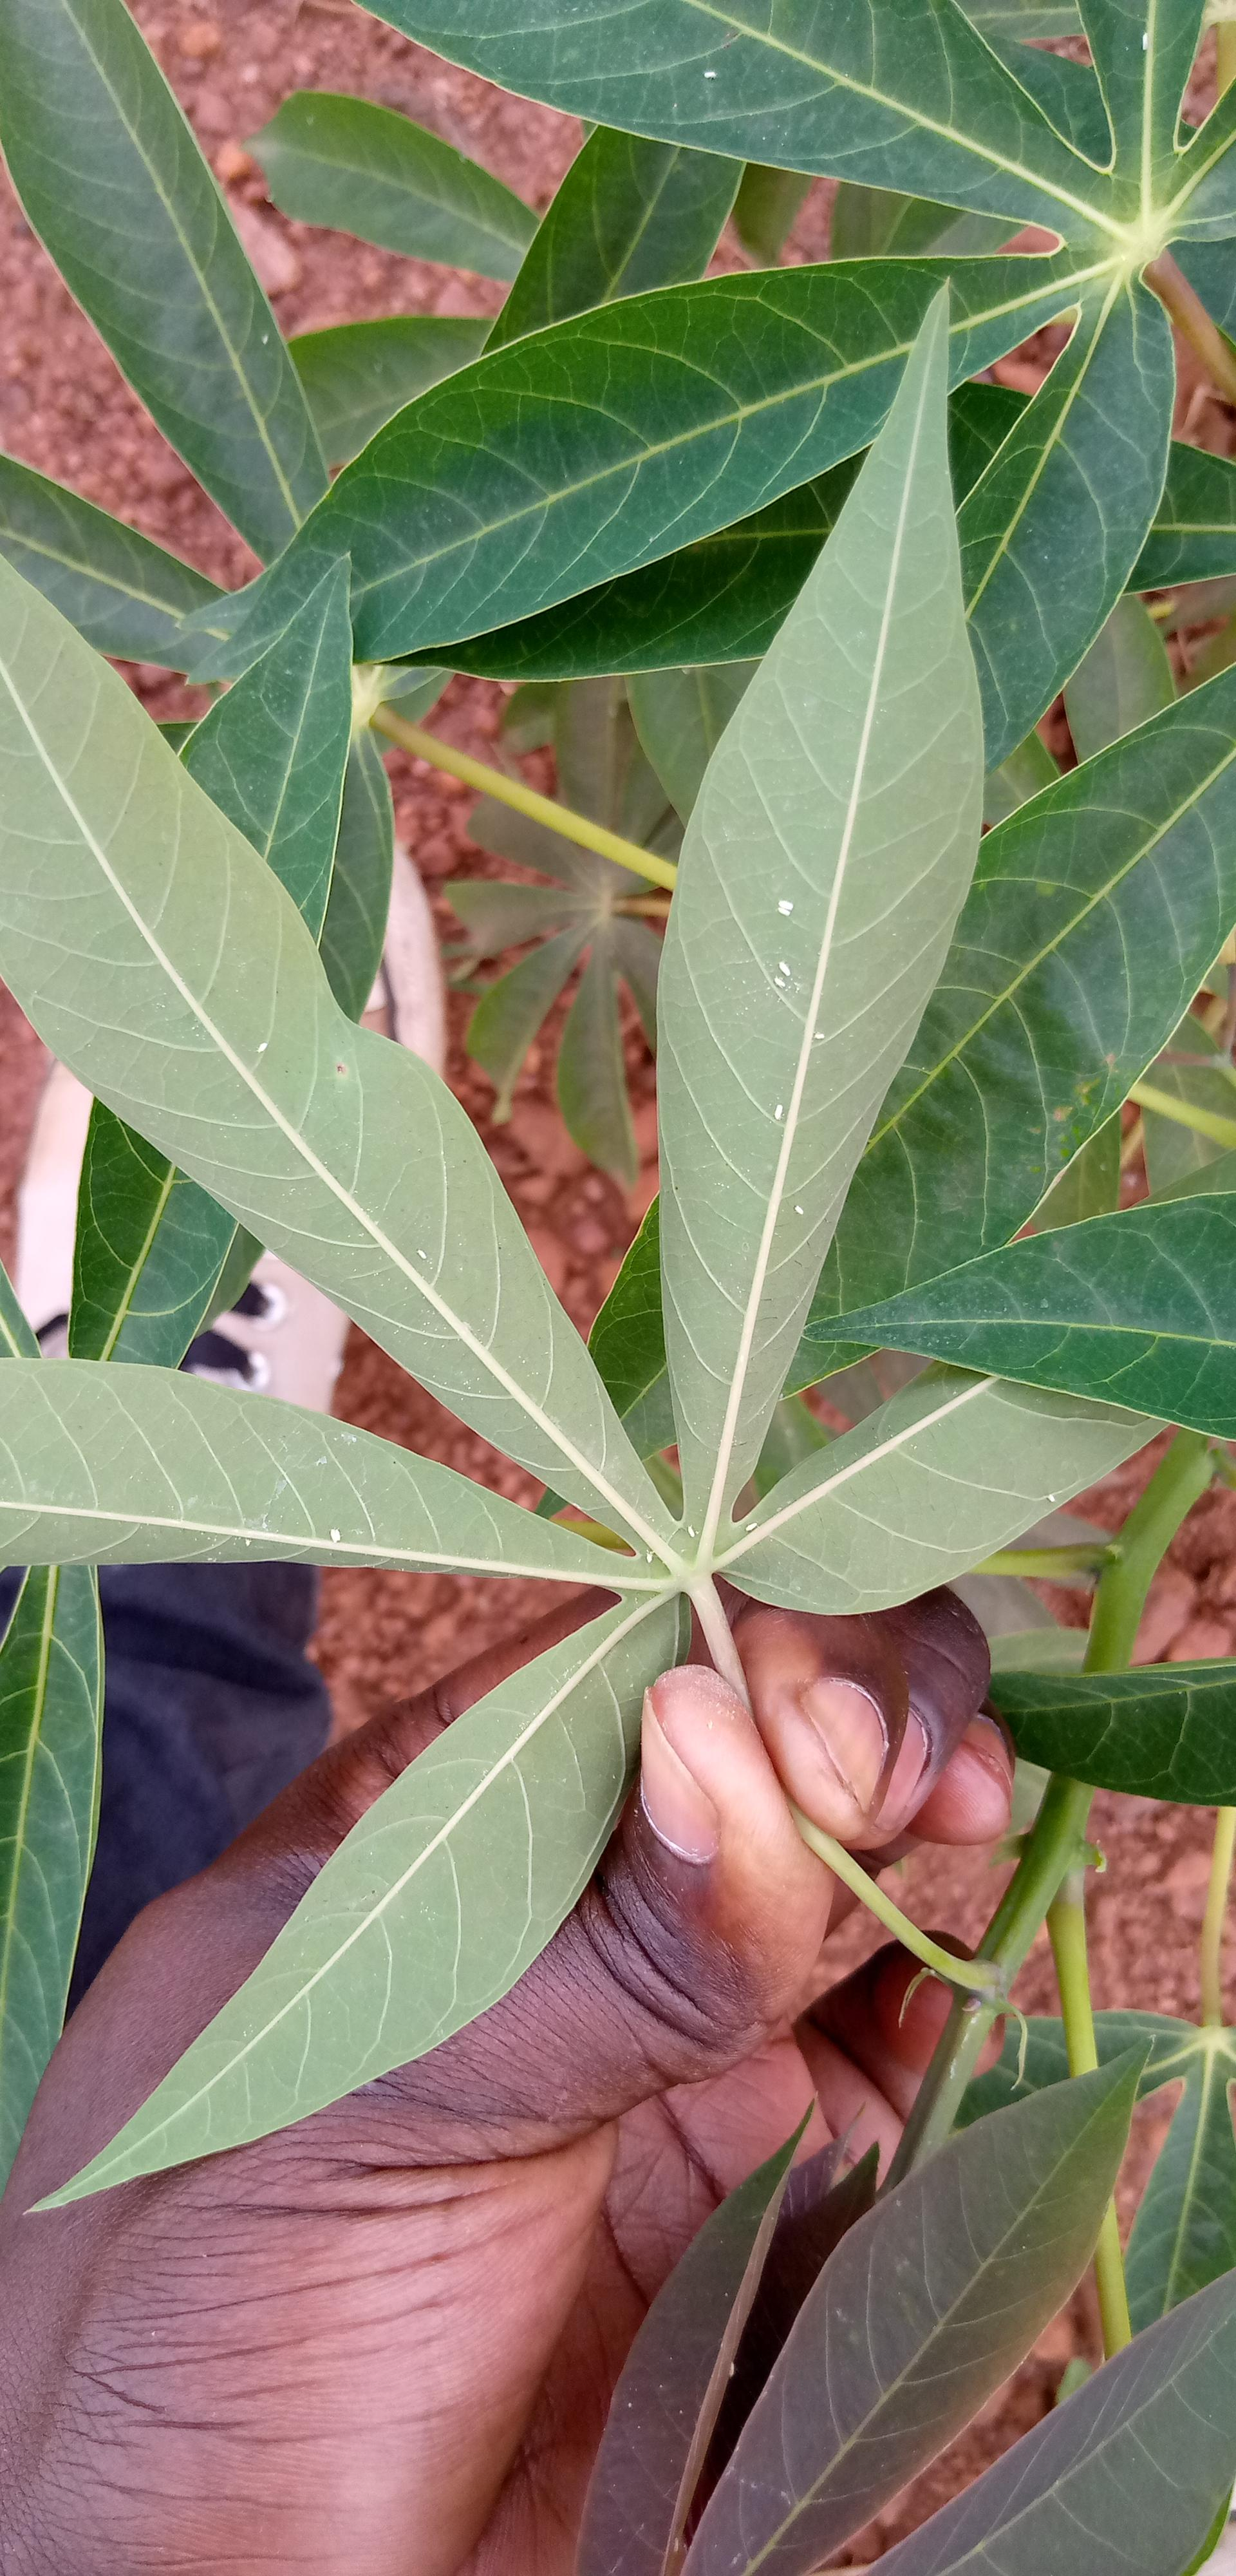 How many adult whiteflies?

14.